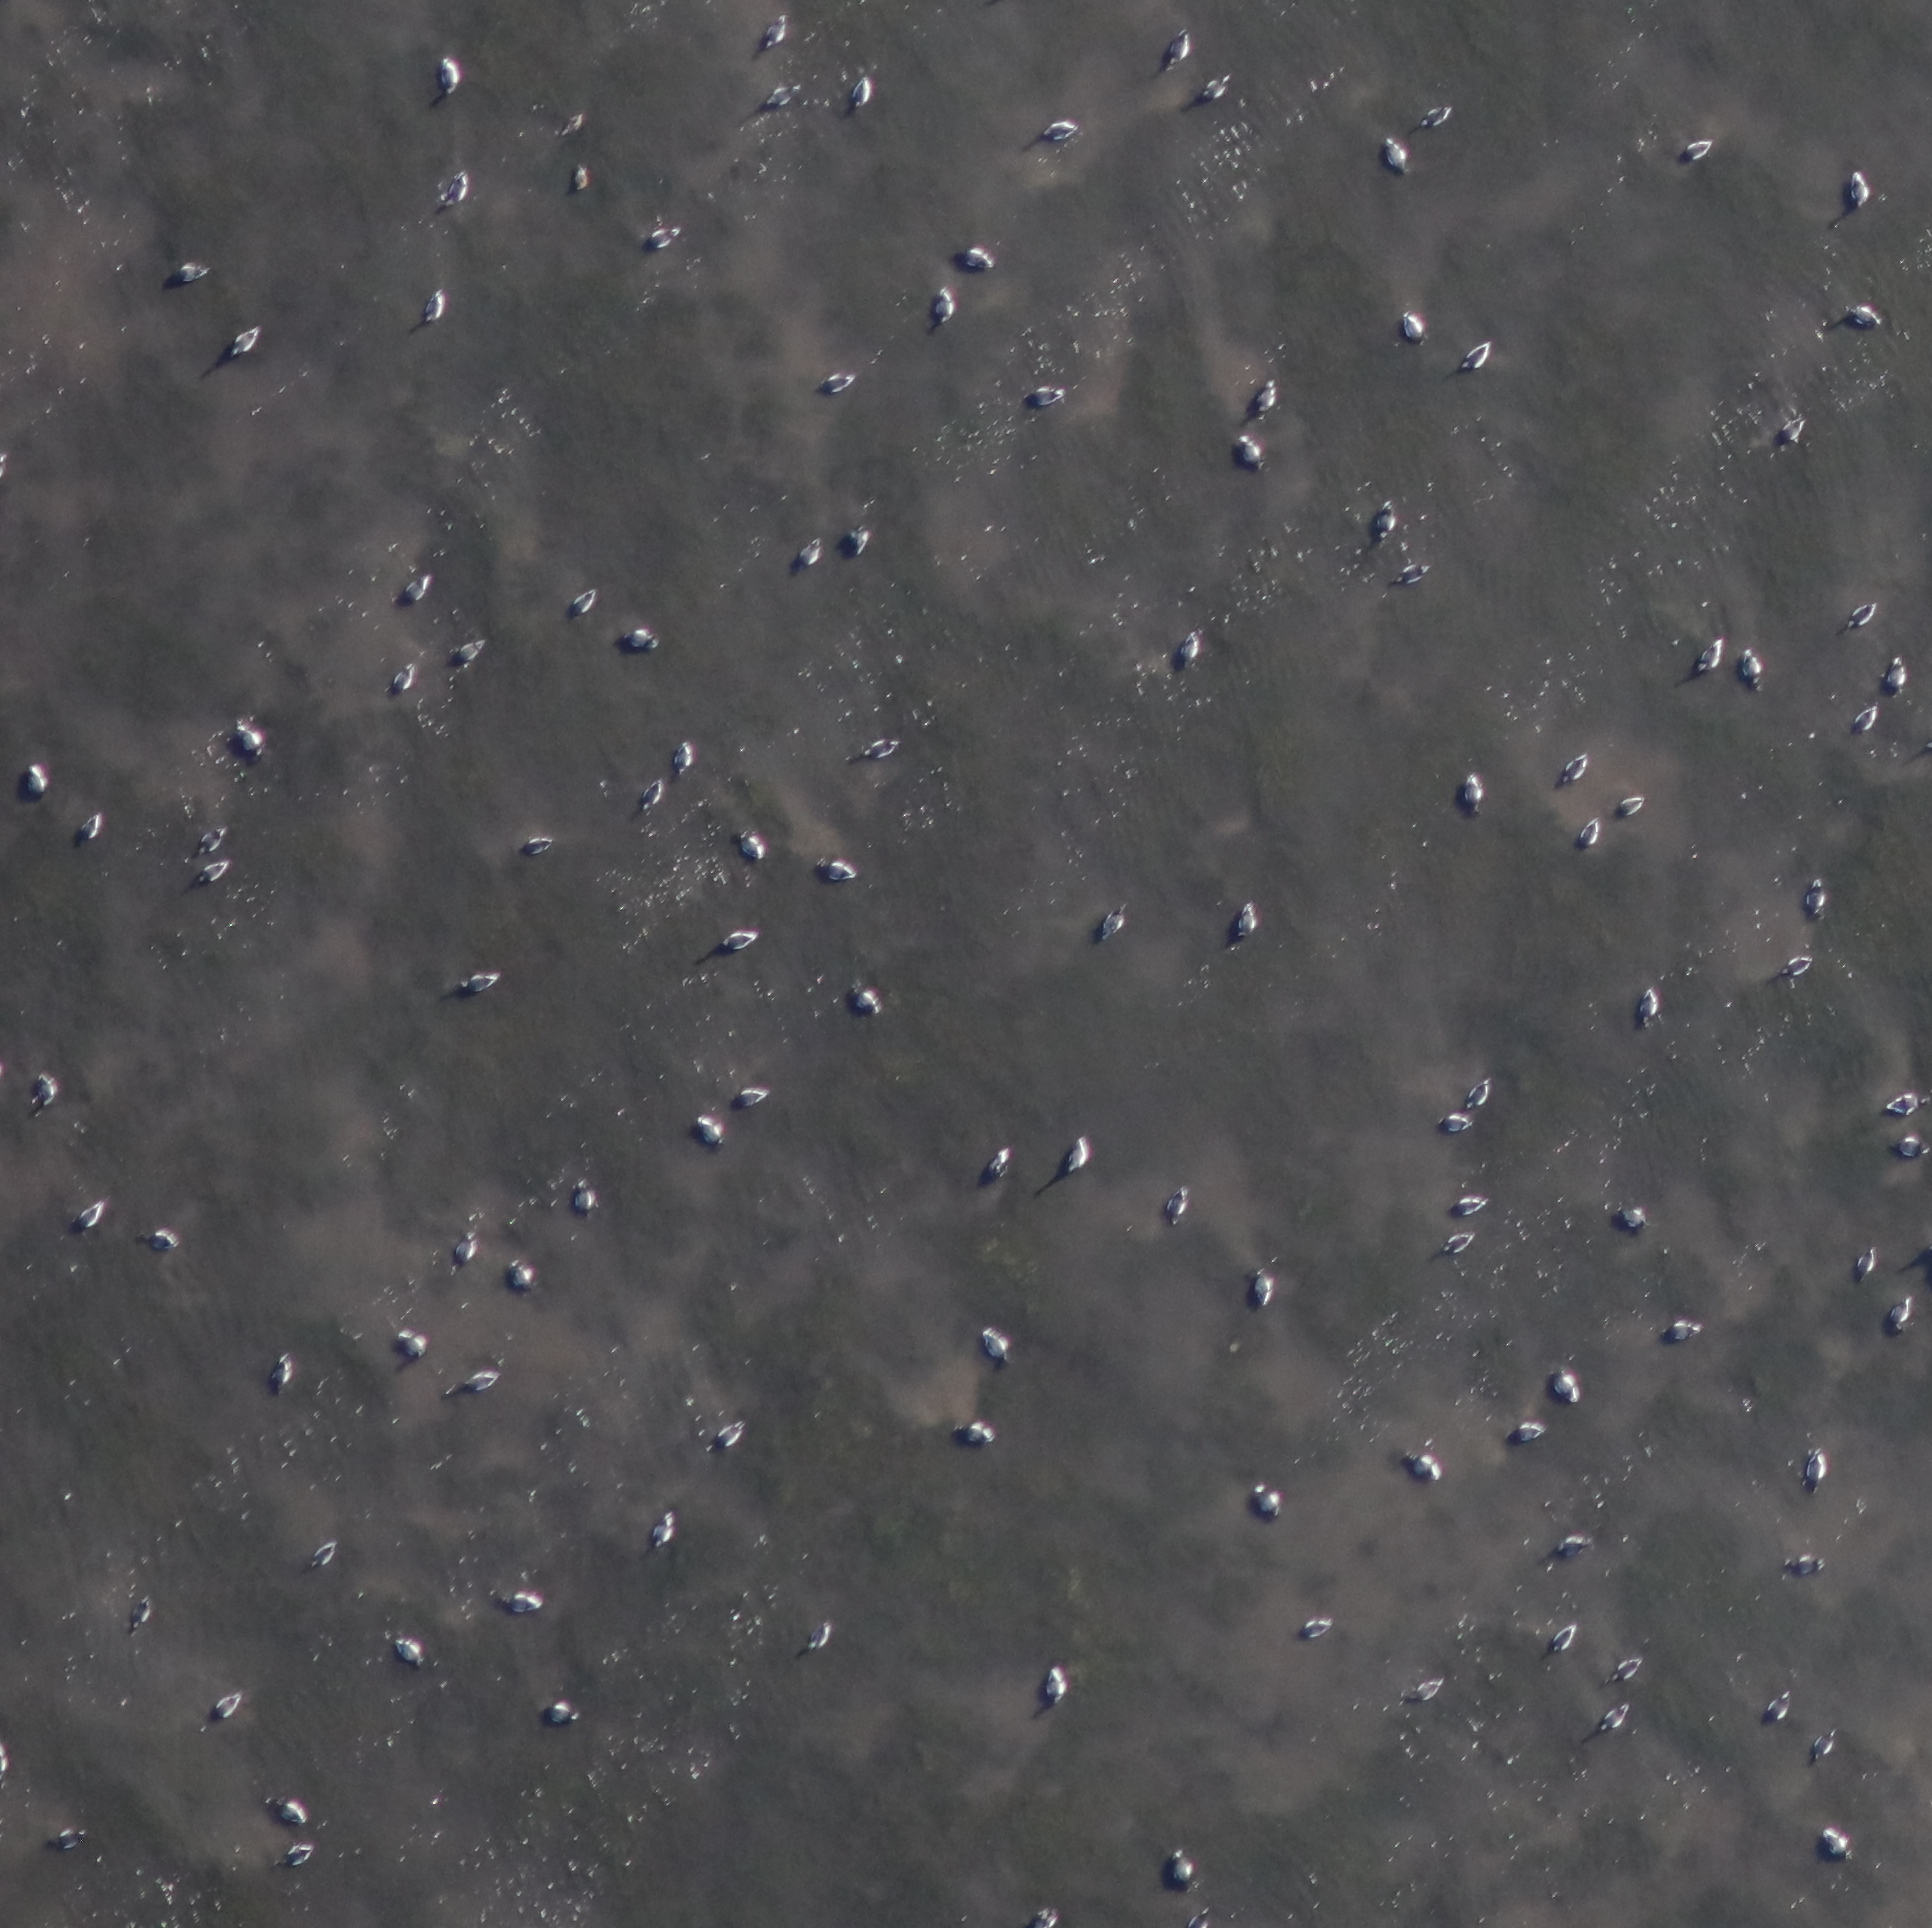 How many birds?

123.